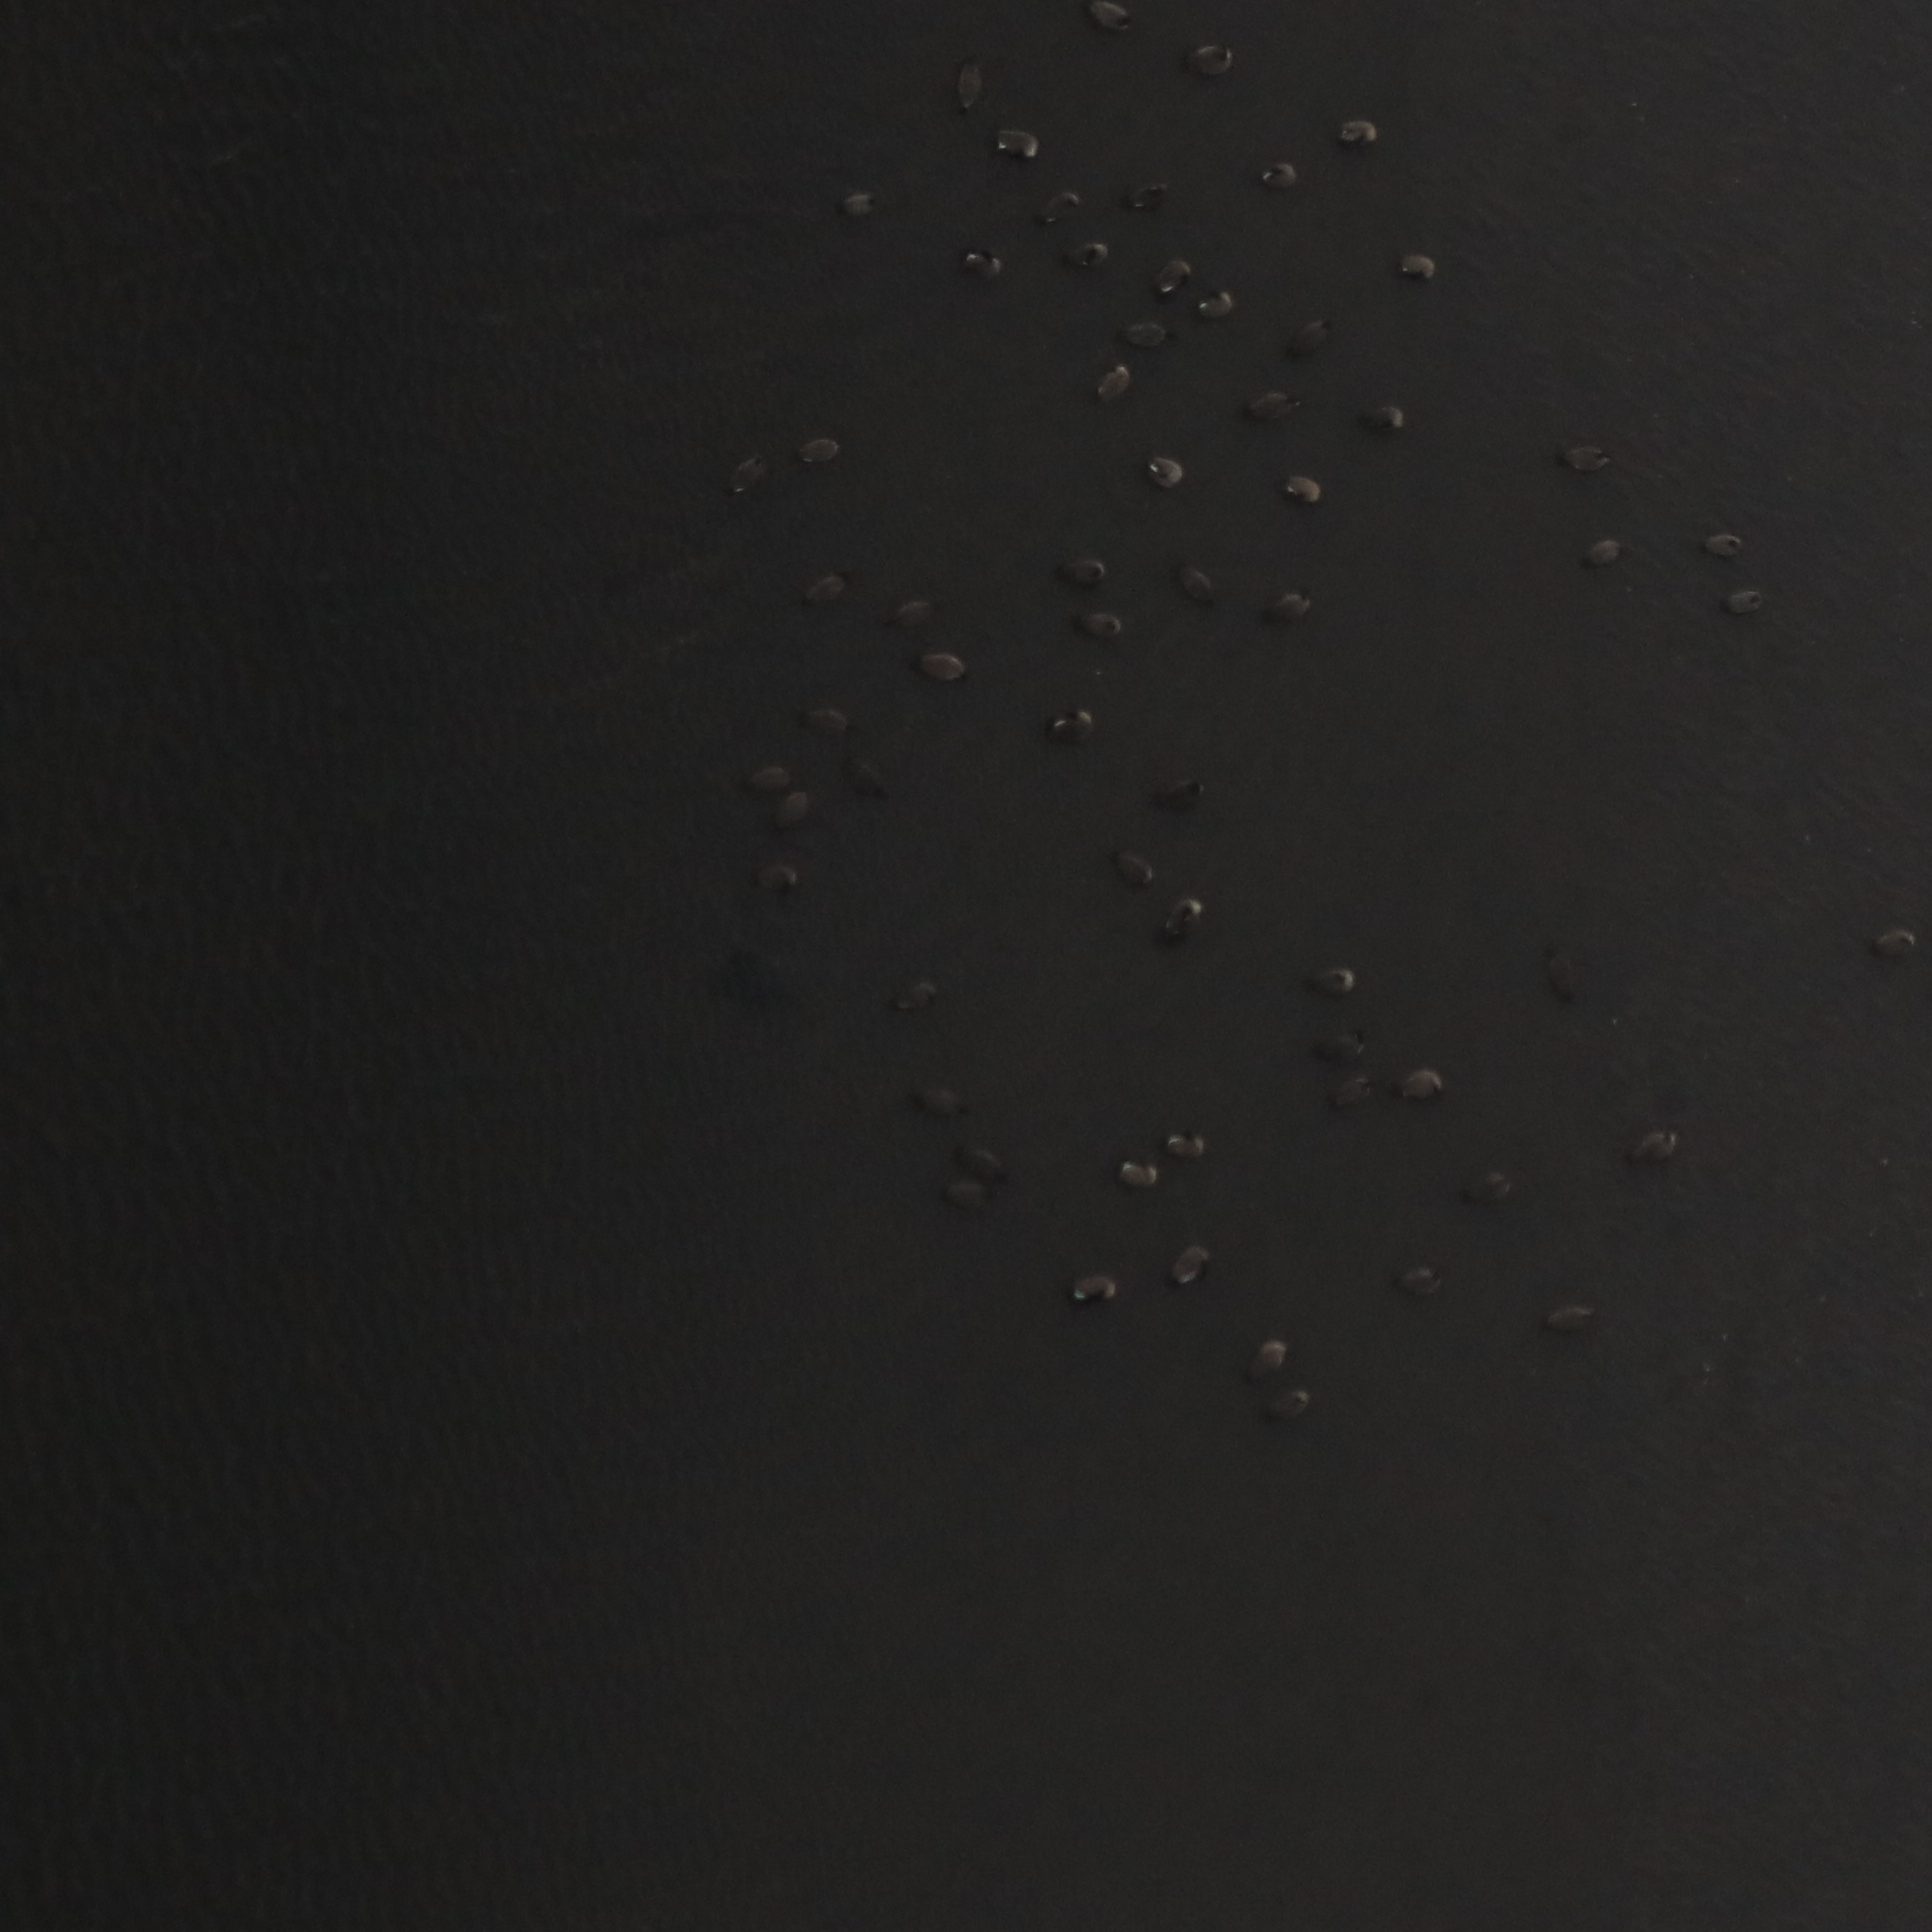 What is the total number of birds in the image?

63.